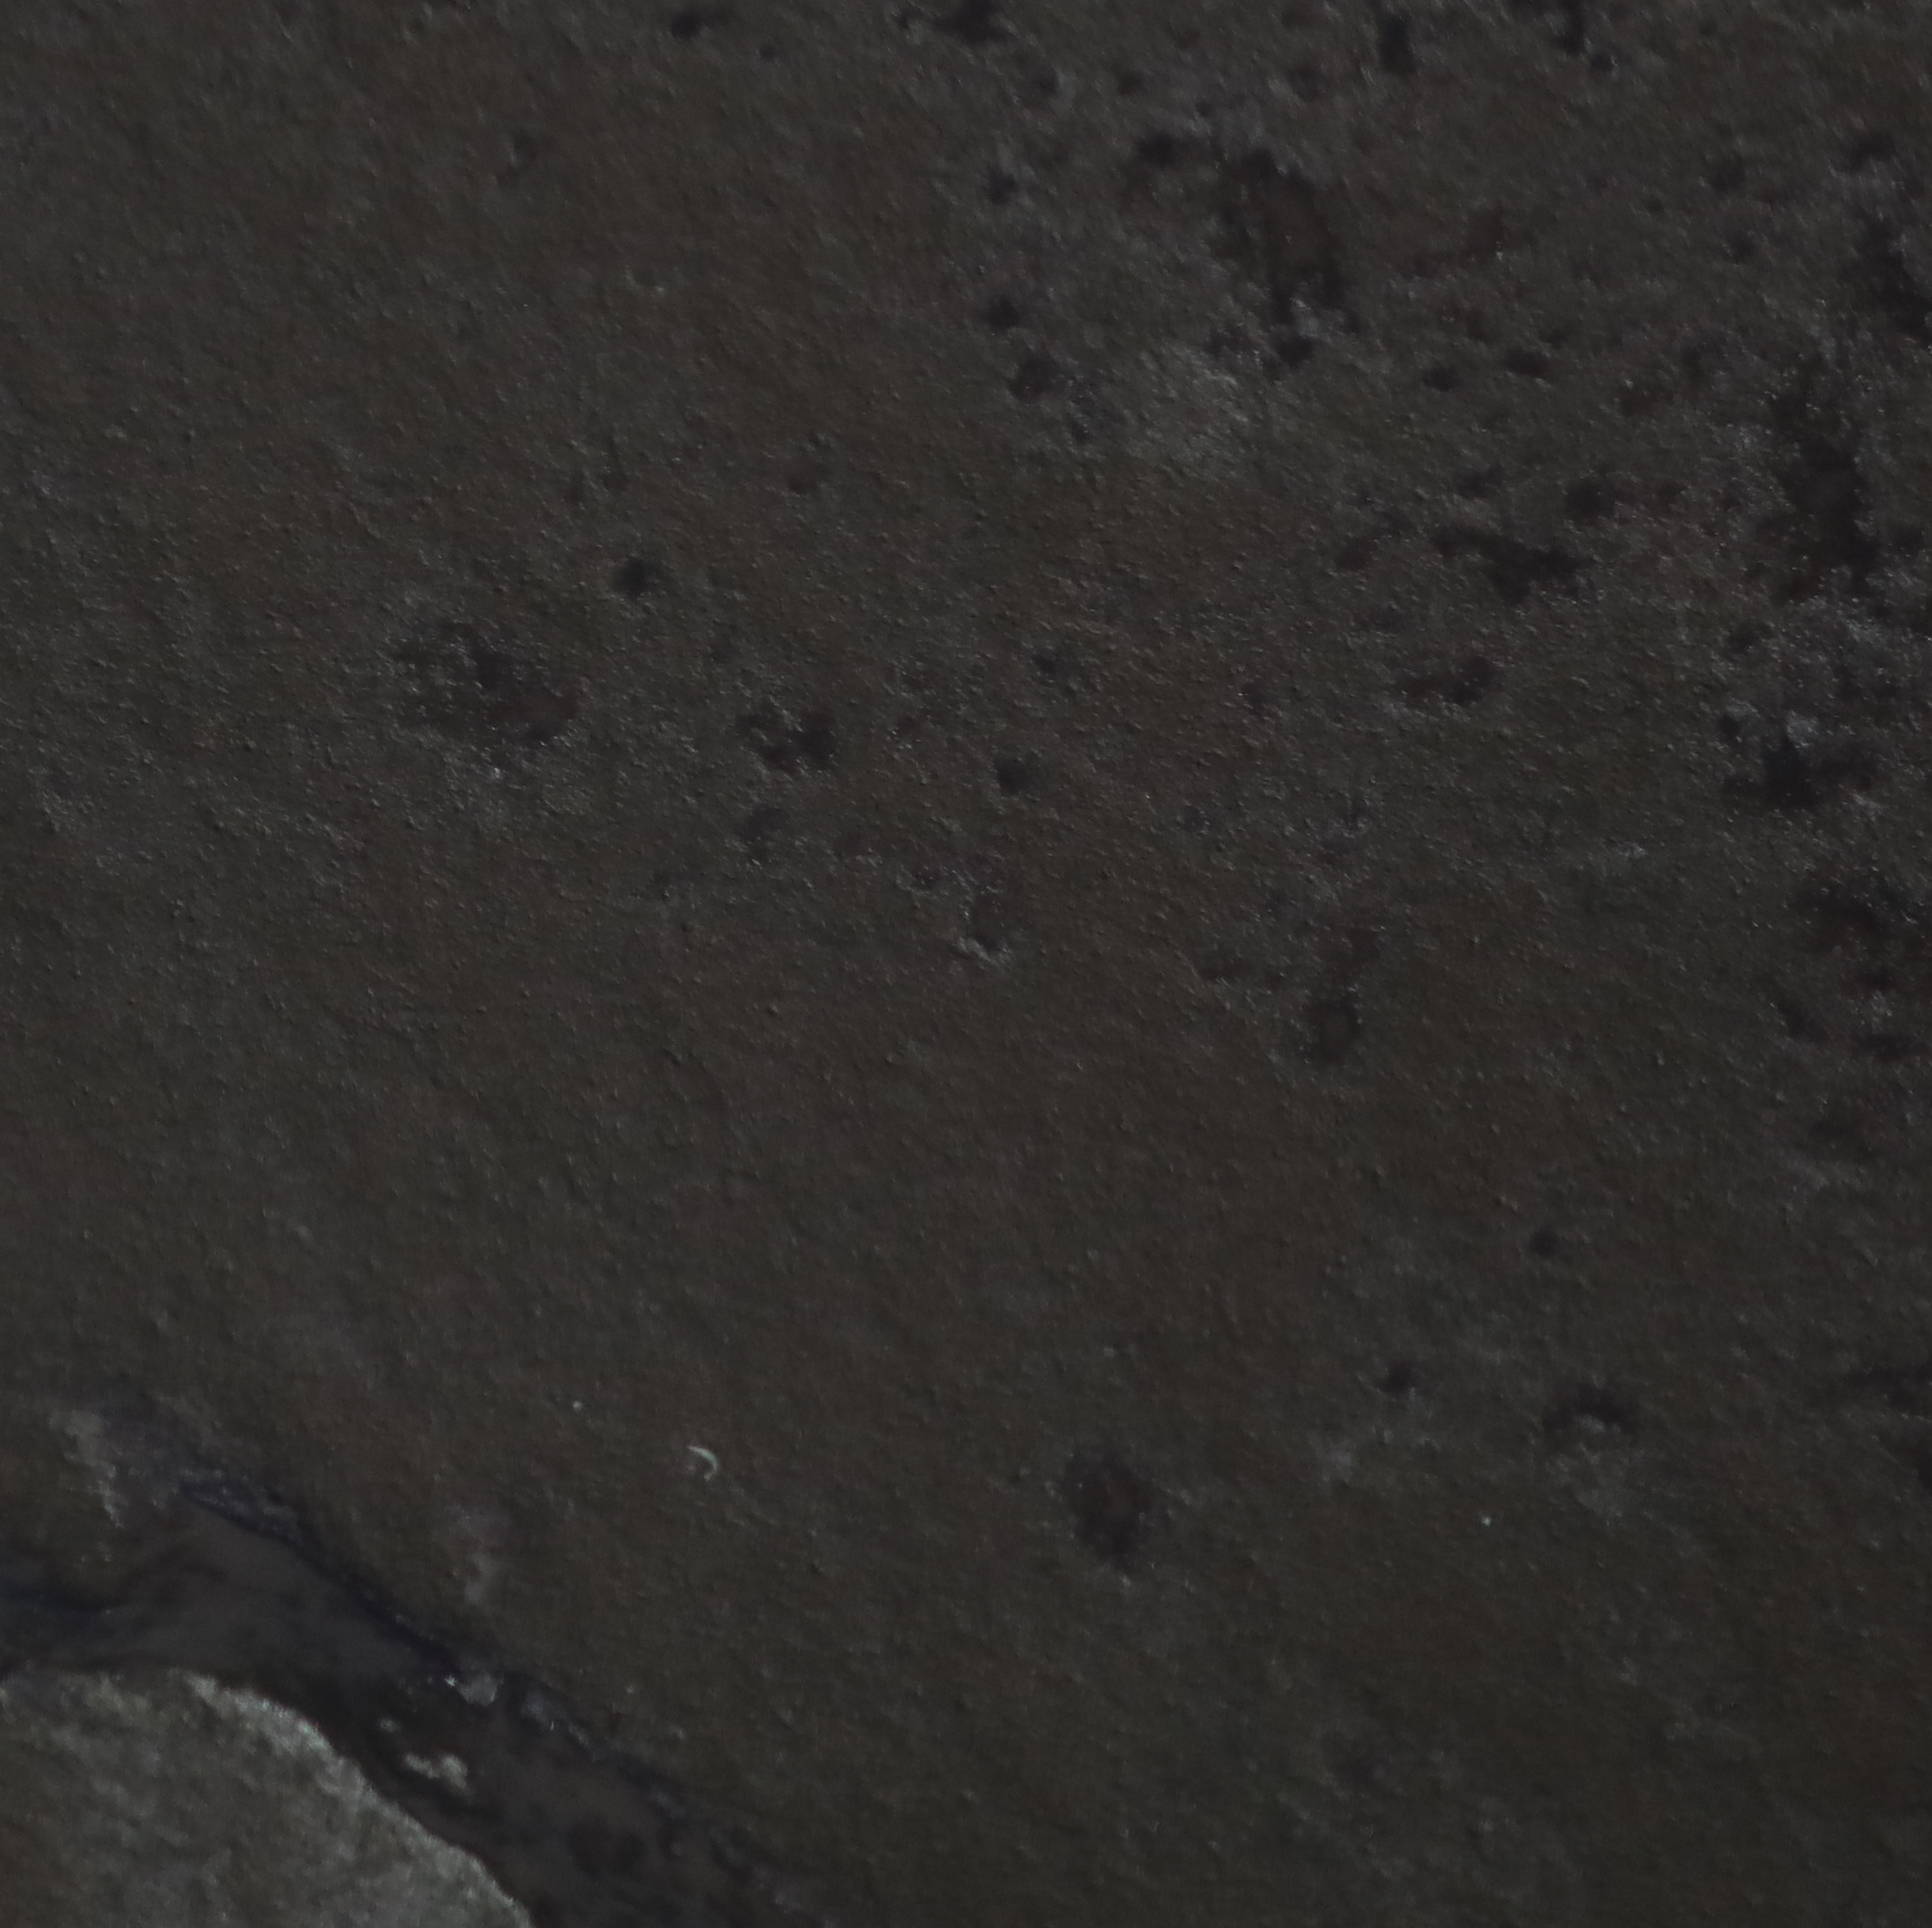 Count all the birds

0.